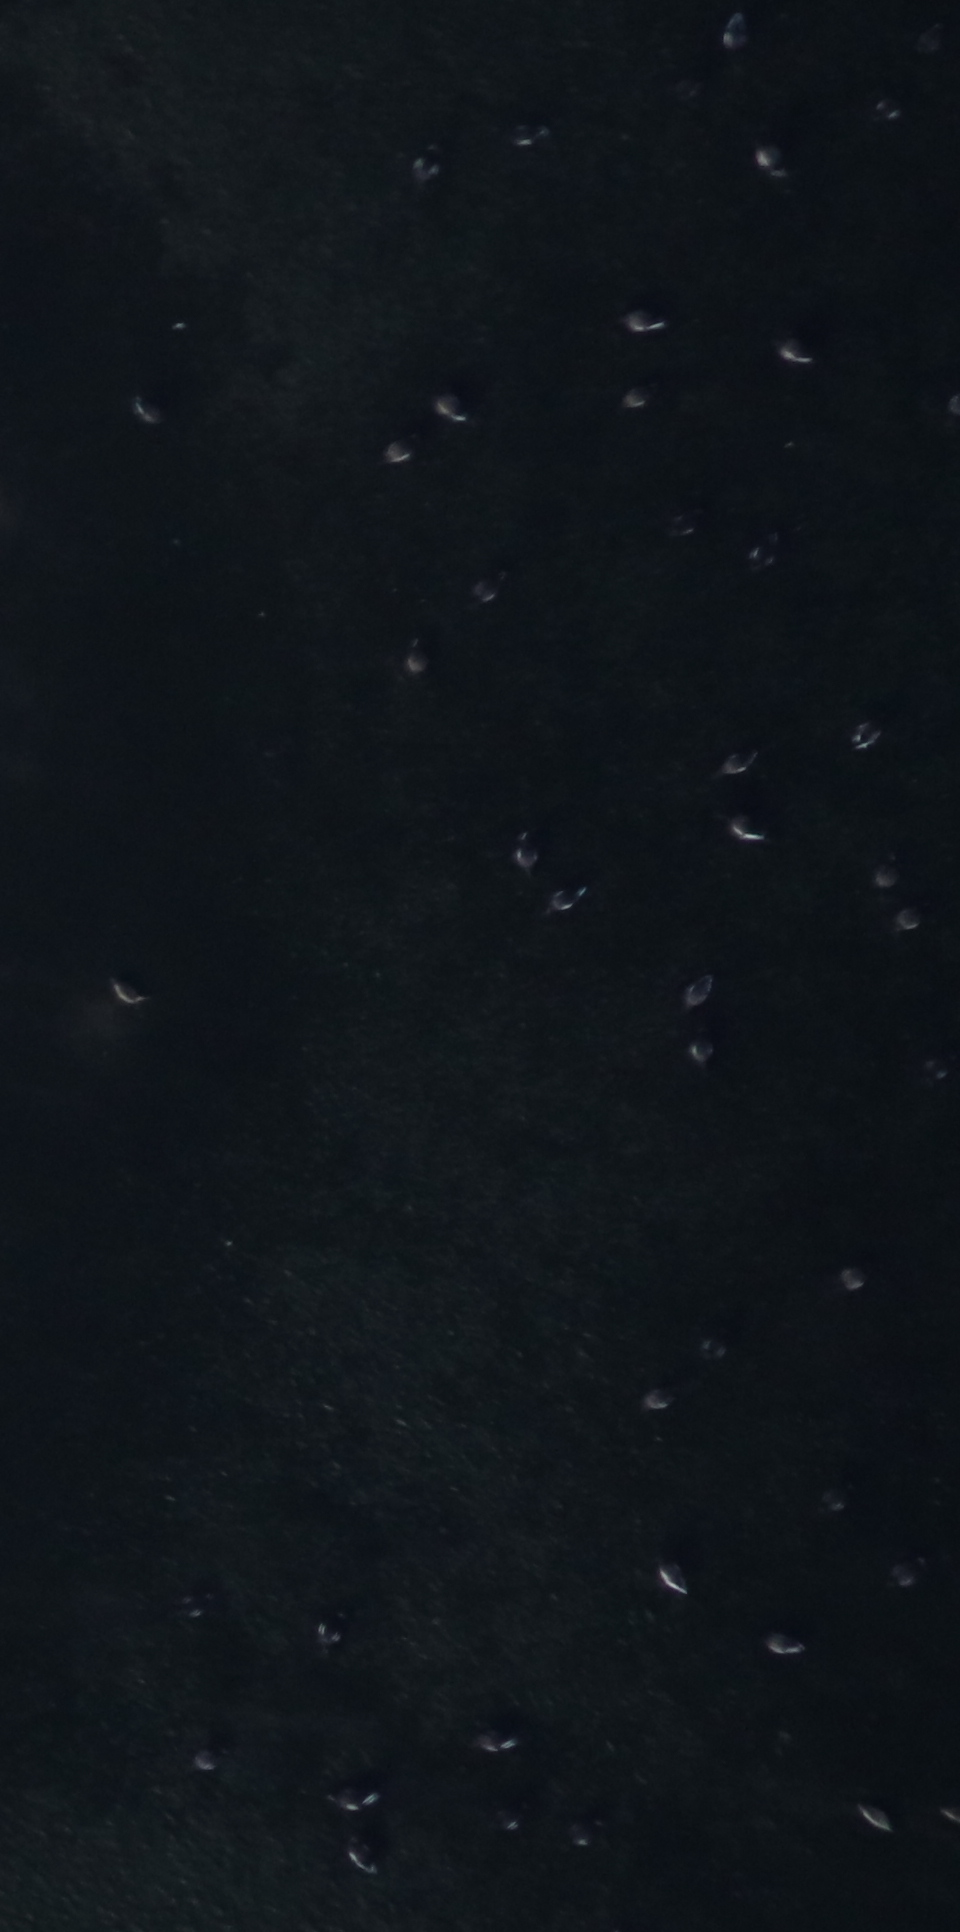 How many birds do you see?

42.